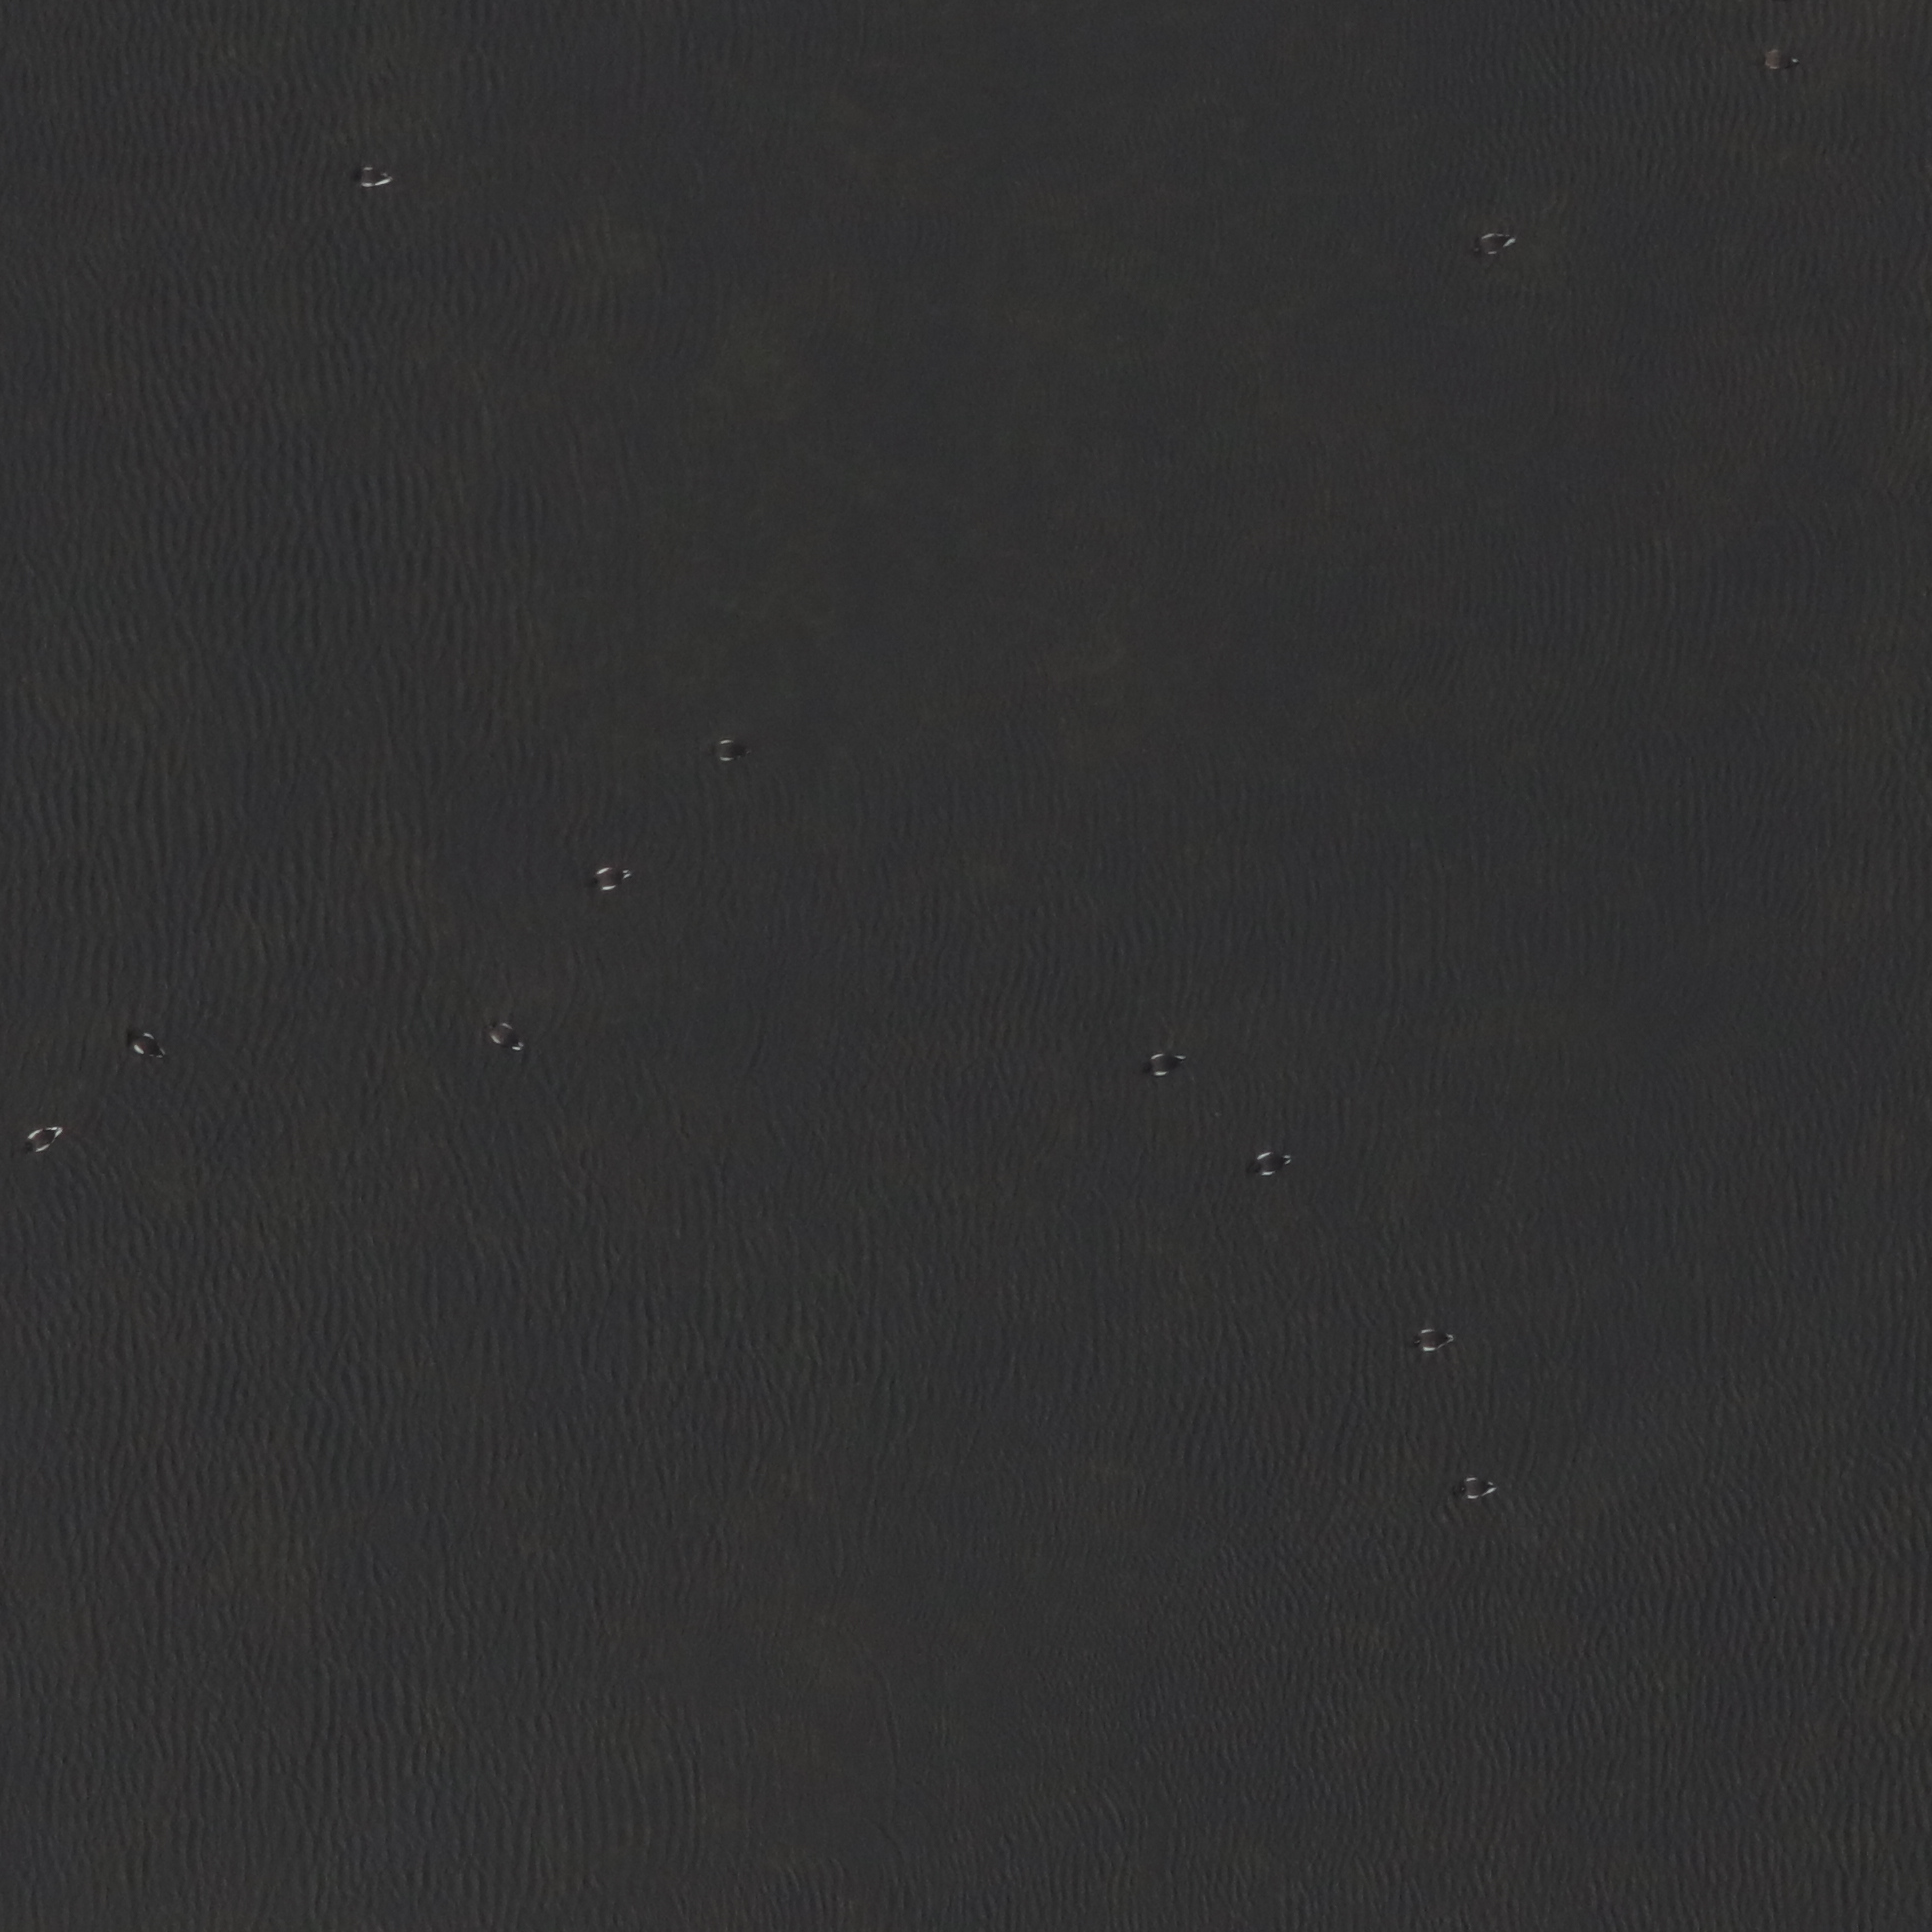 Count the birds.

12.